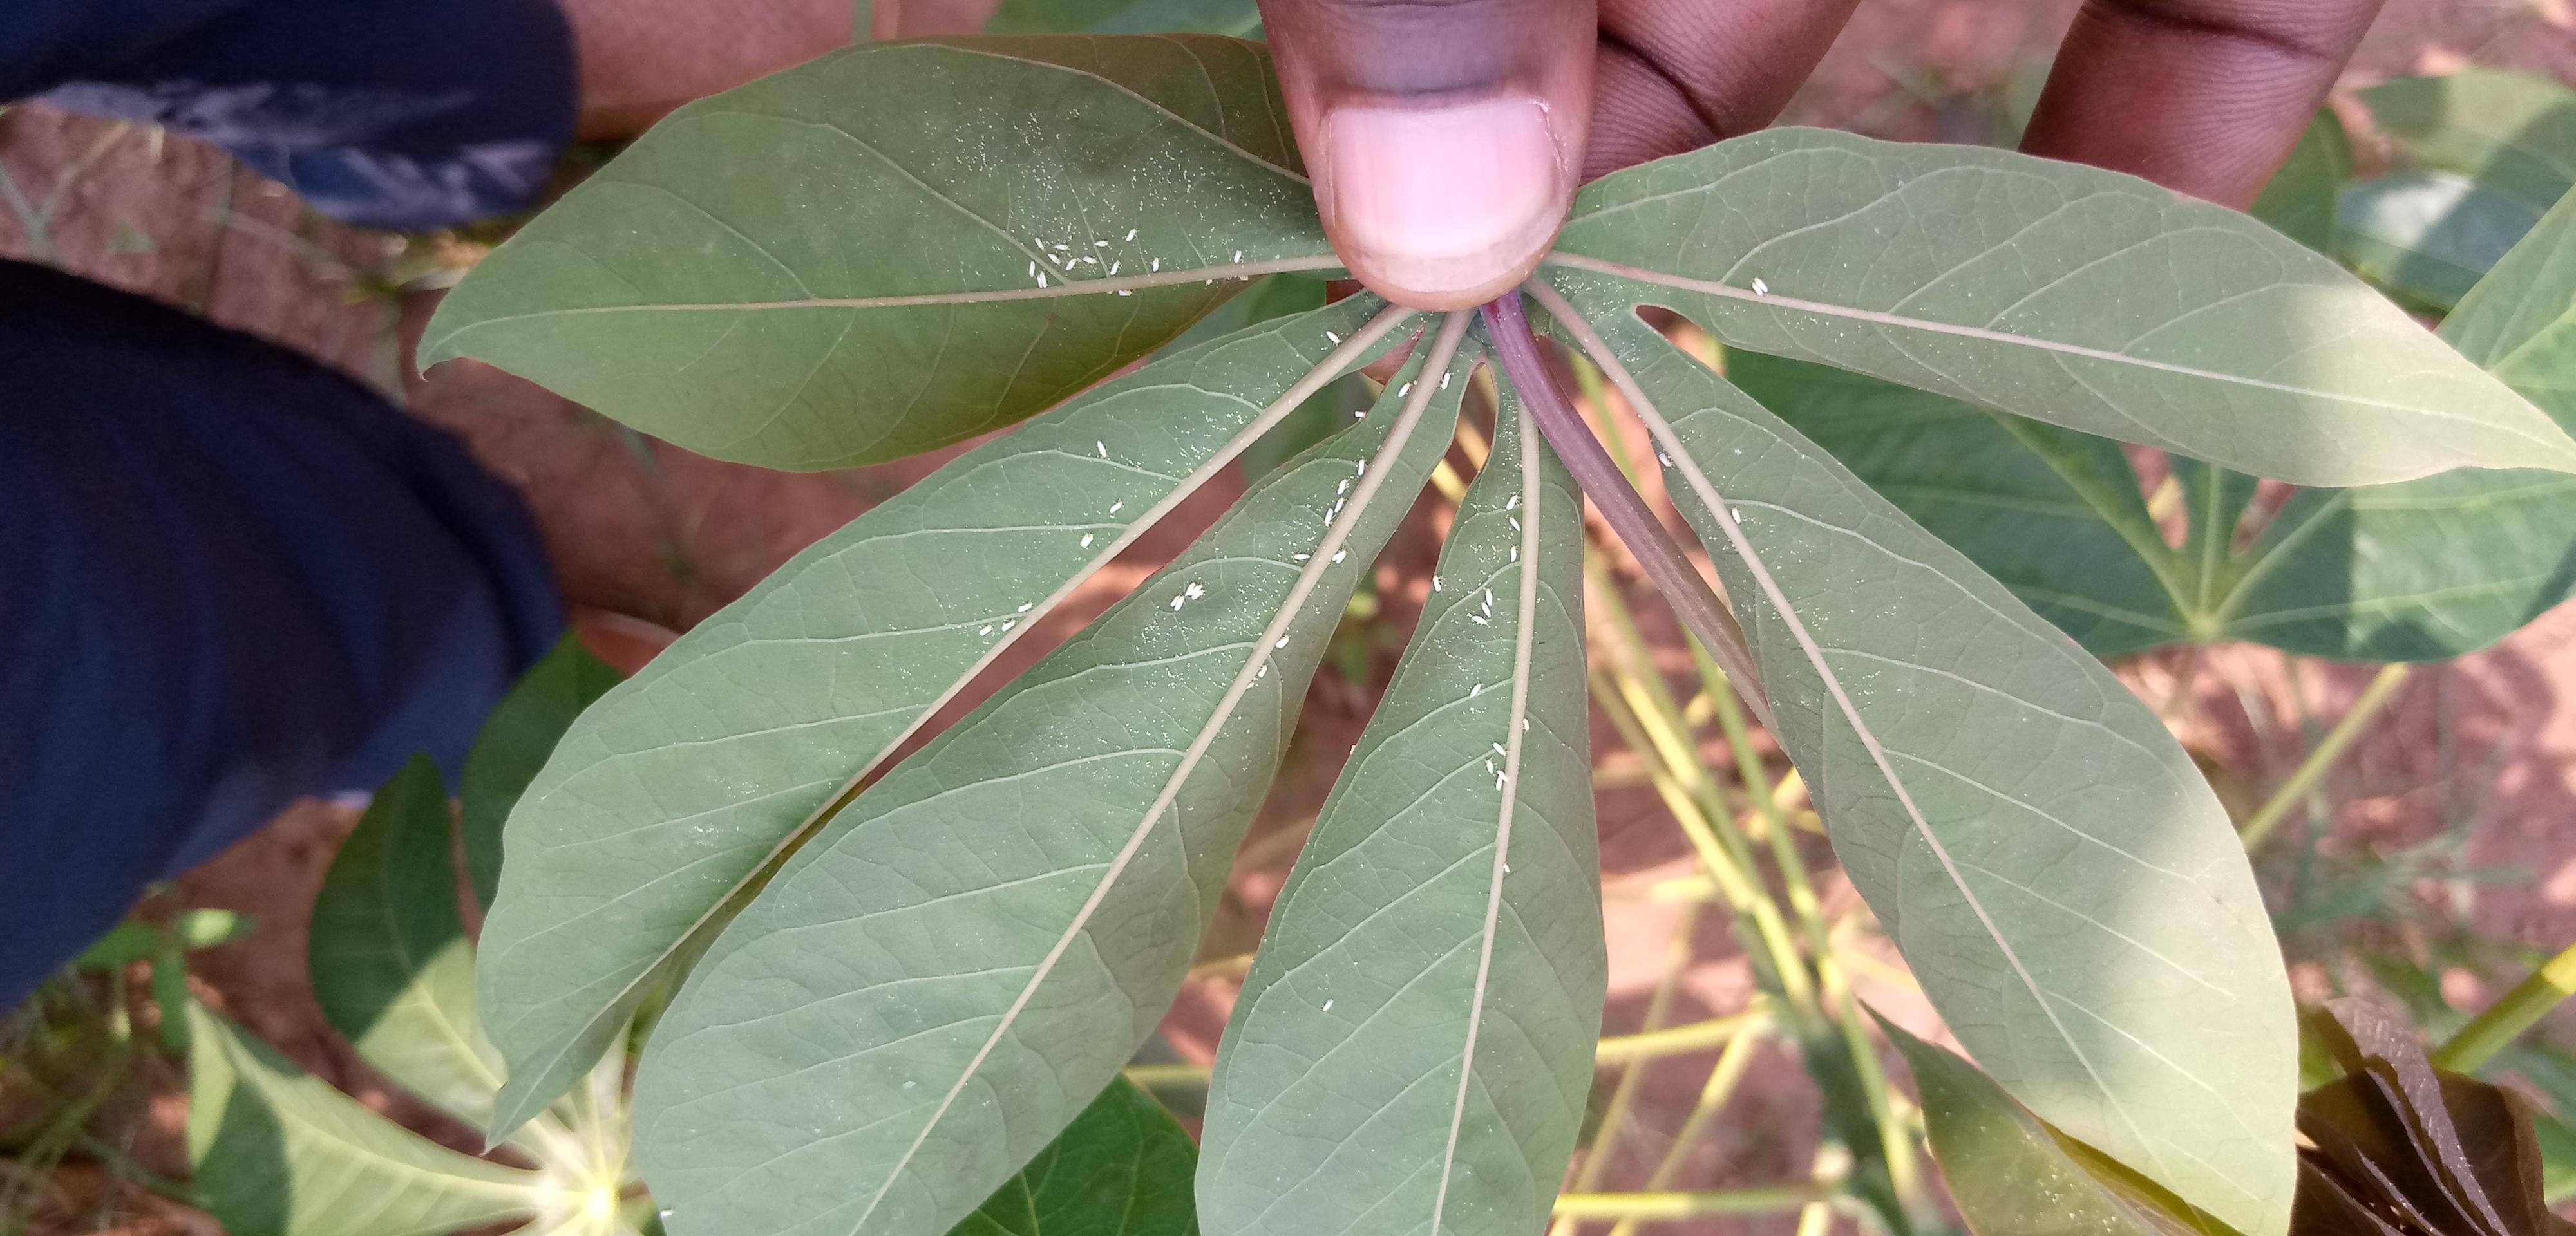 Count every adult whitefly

59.